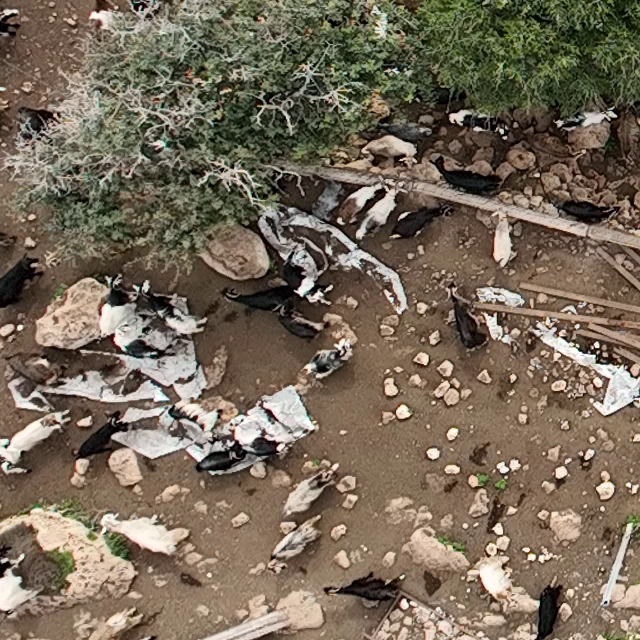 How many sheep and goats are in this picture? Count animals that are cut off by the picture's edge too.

35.